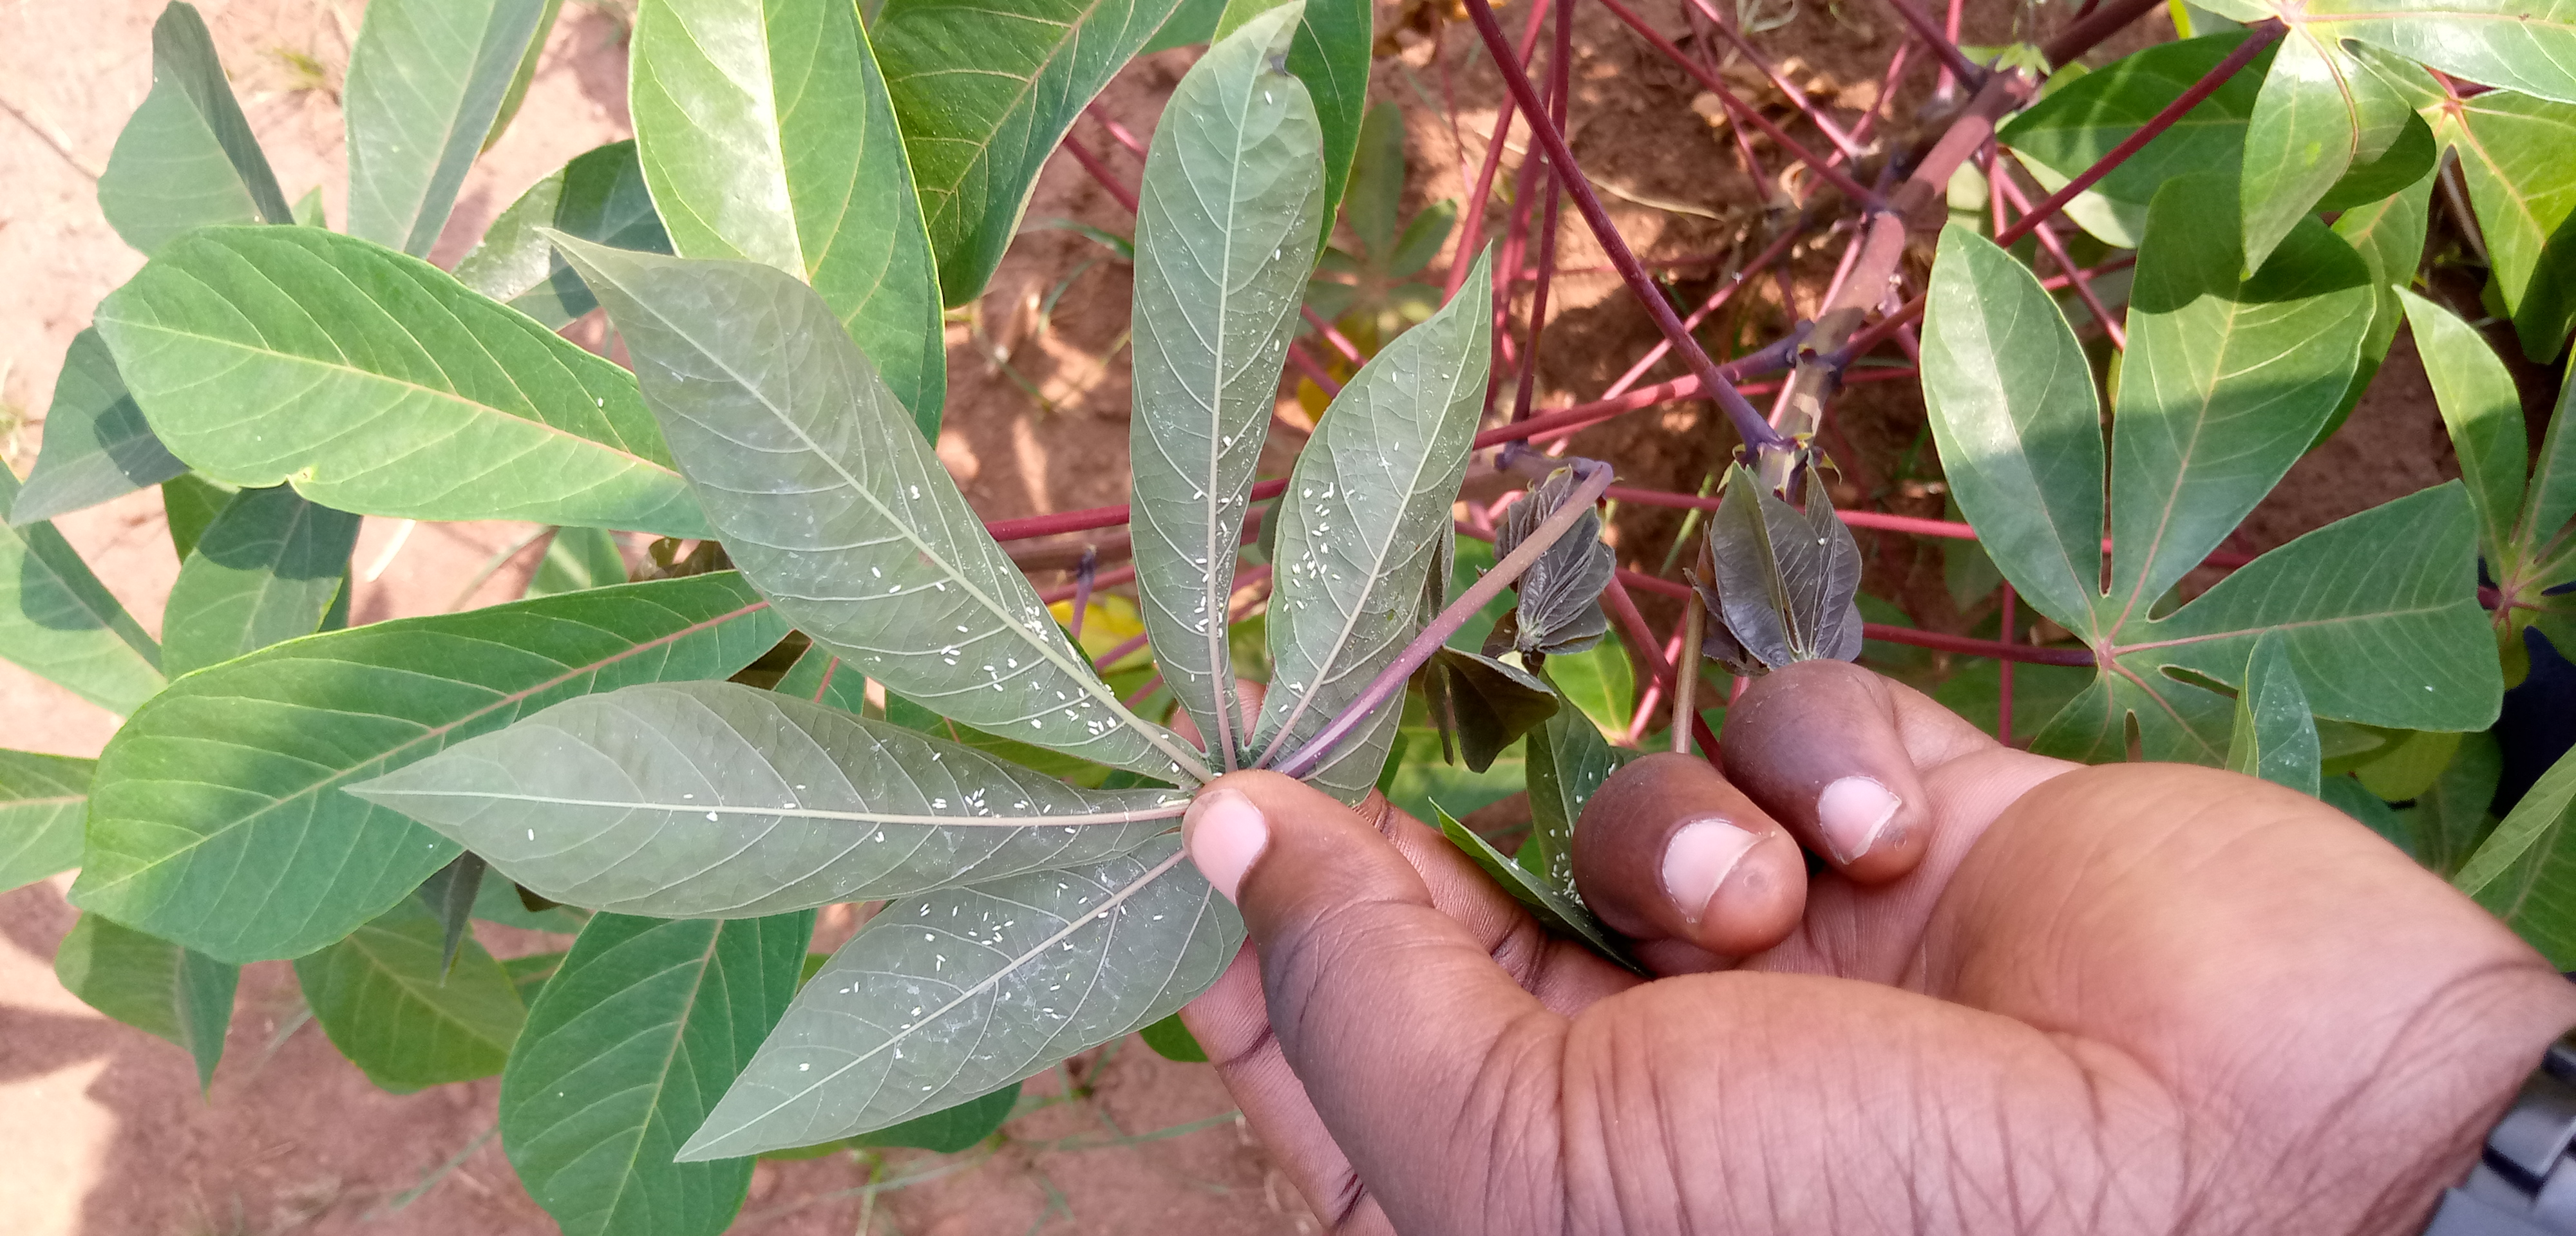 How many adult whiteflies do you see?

165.